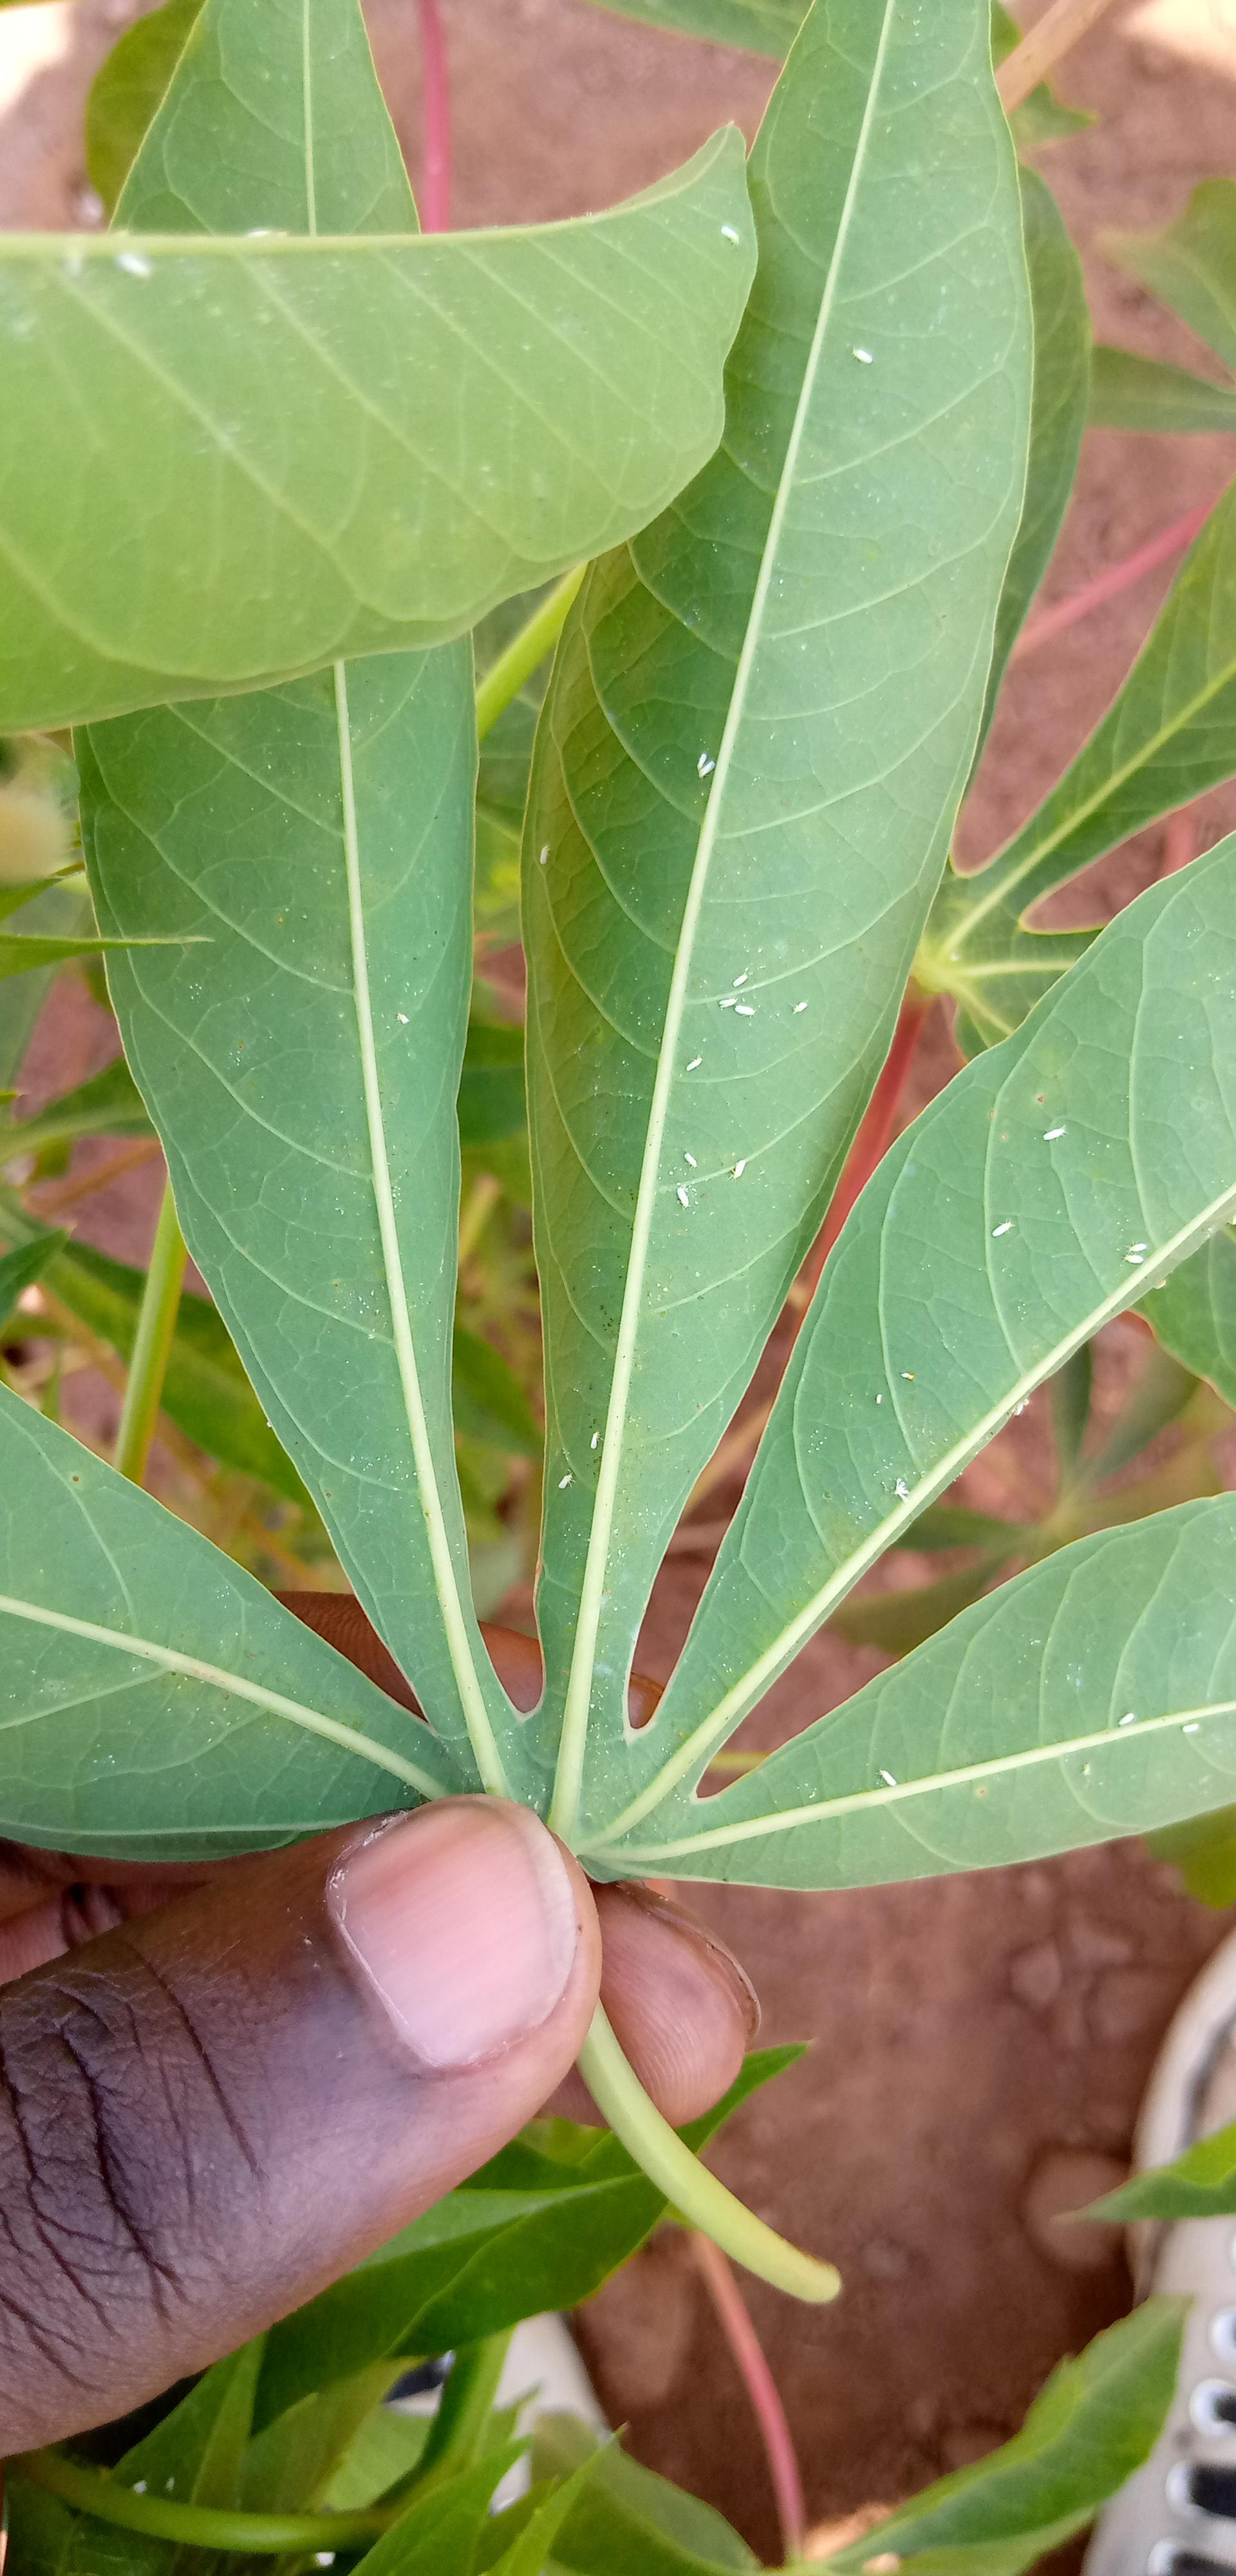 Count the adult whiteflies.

27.